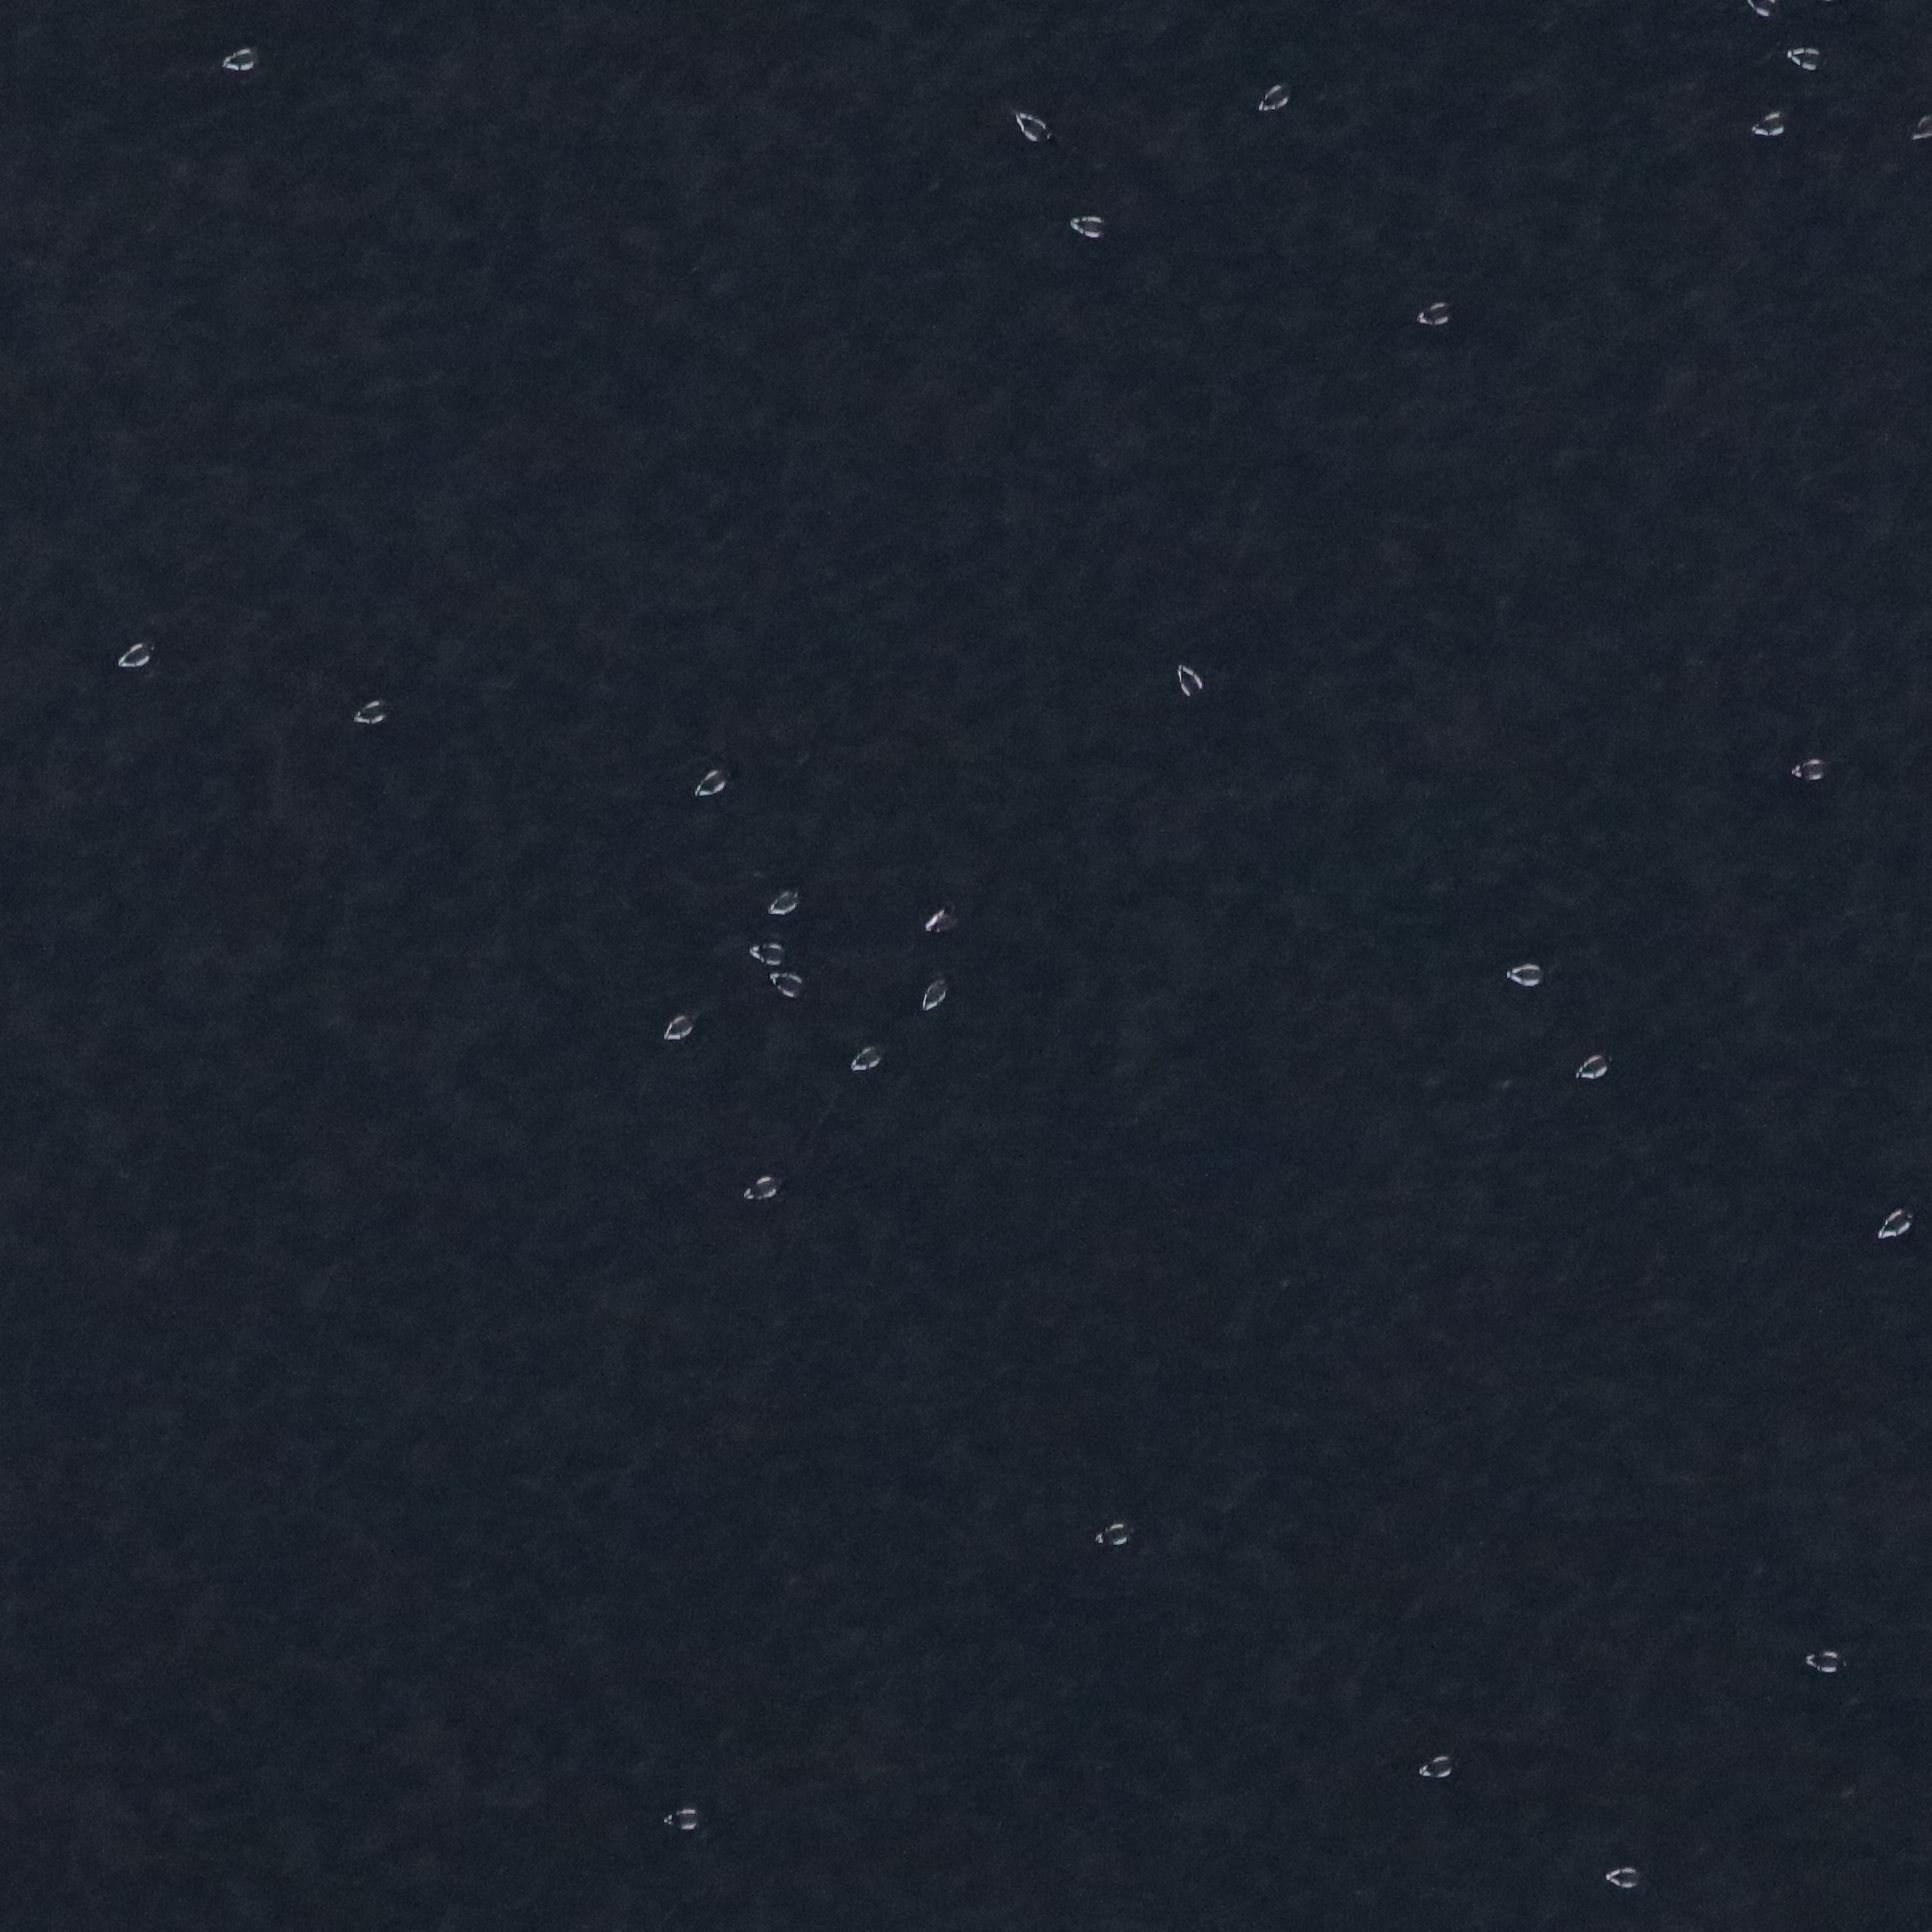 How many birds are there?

30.